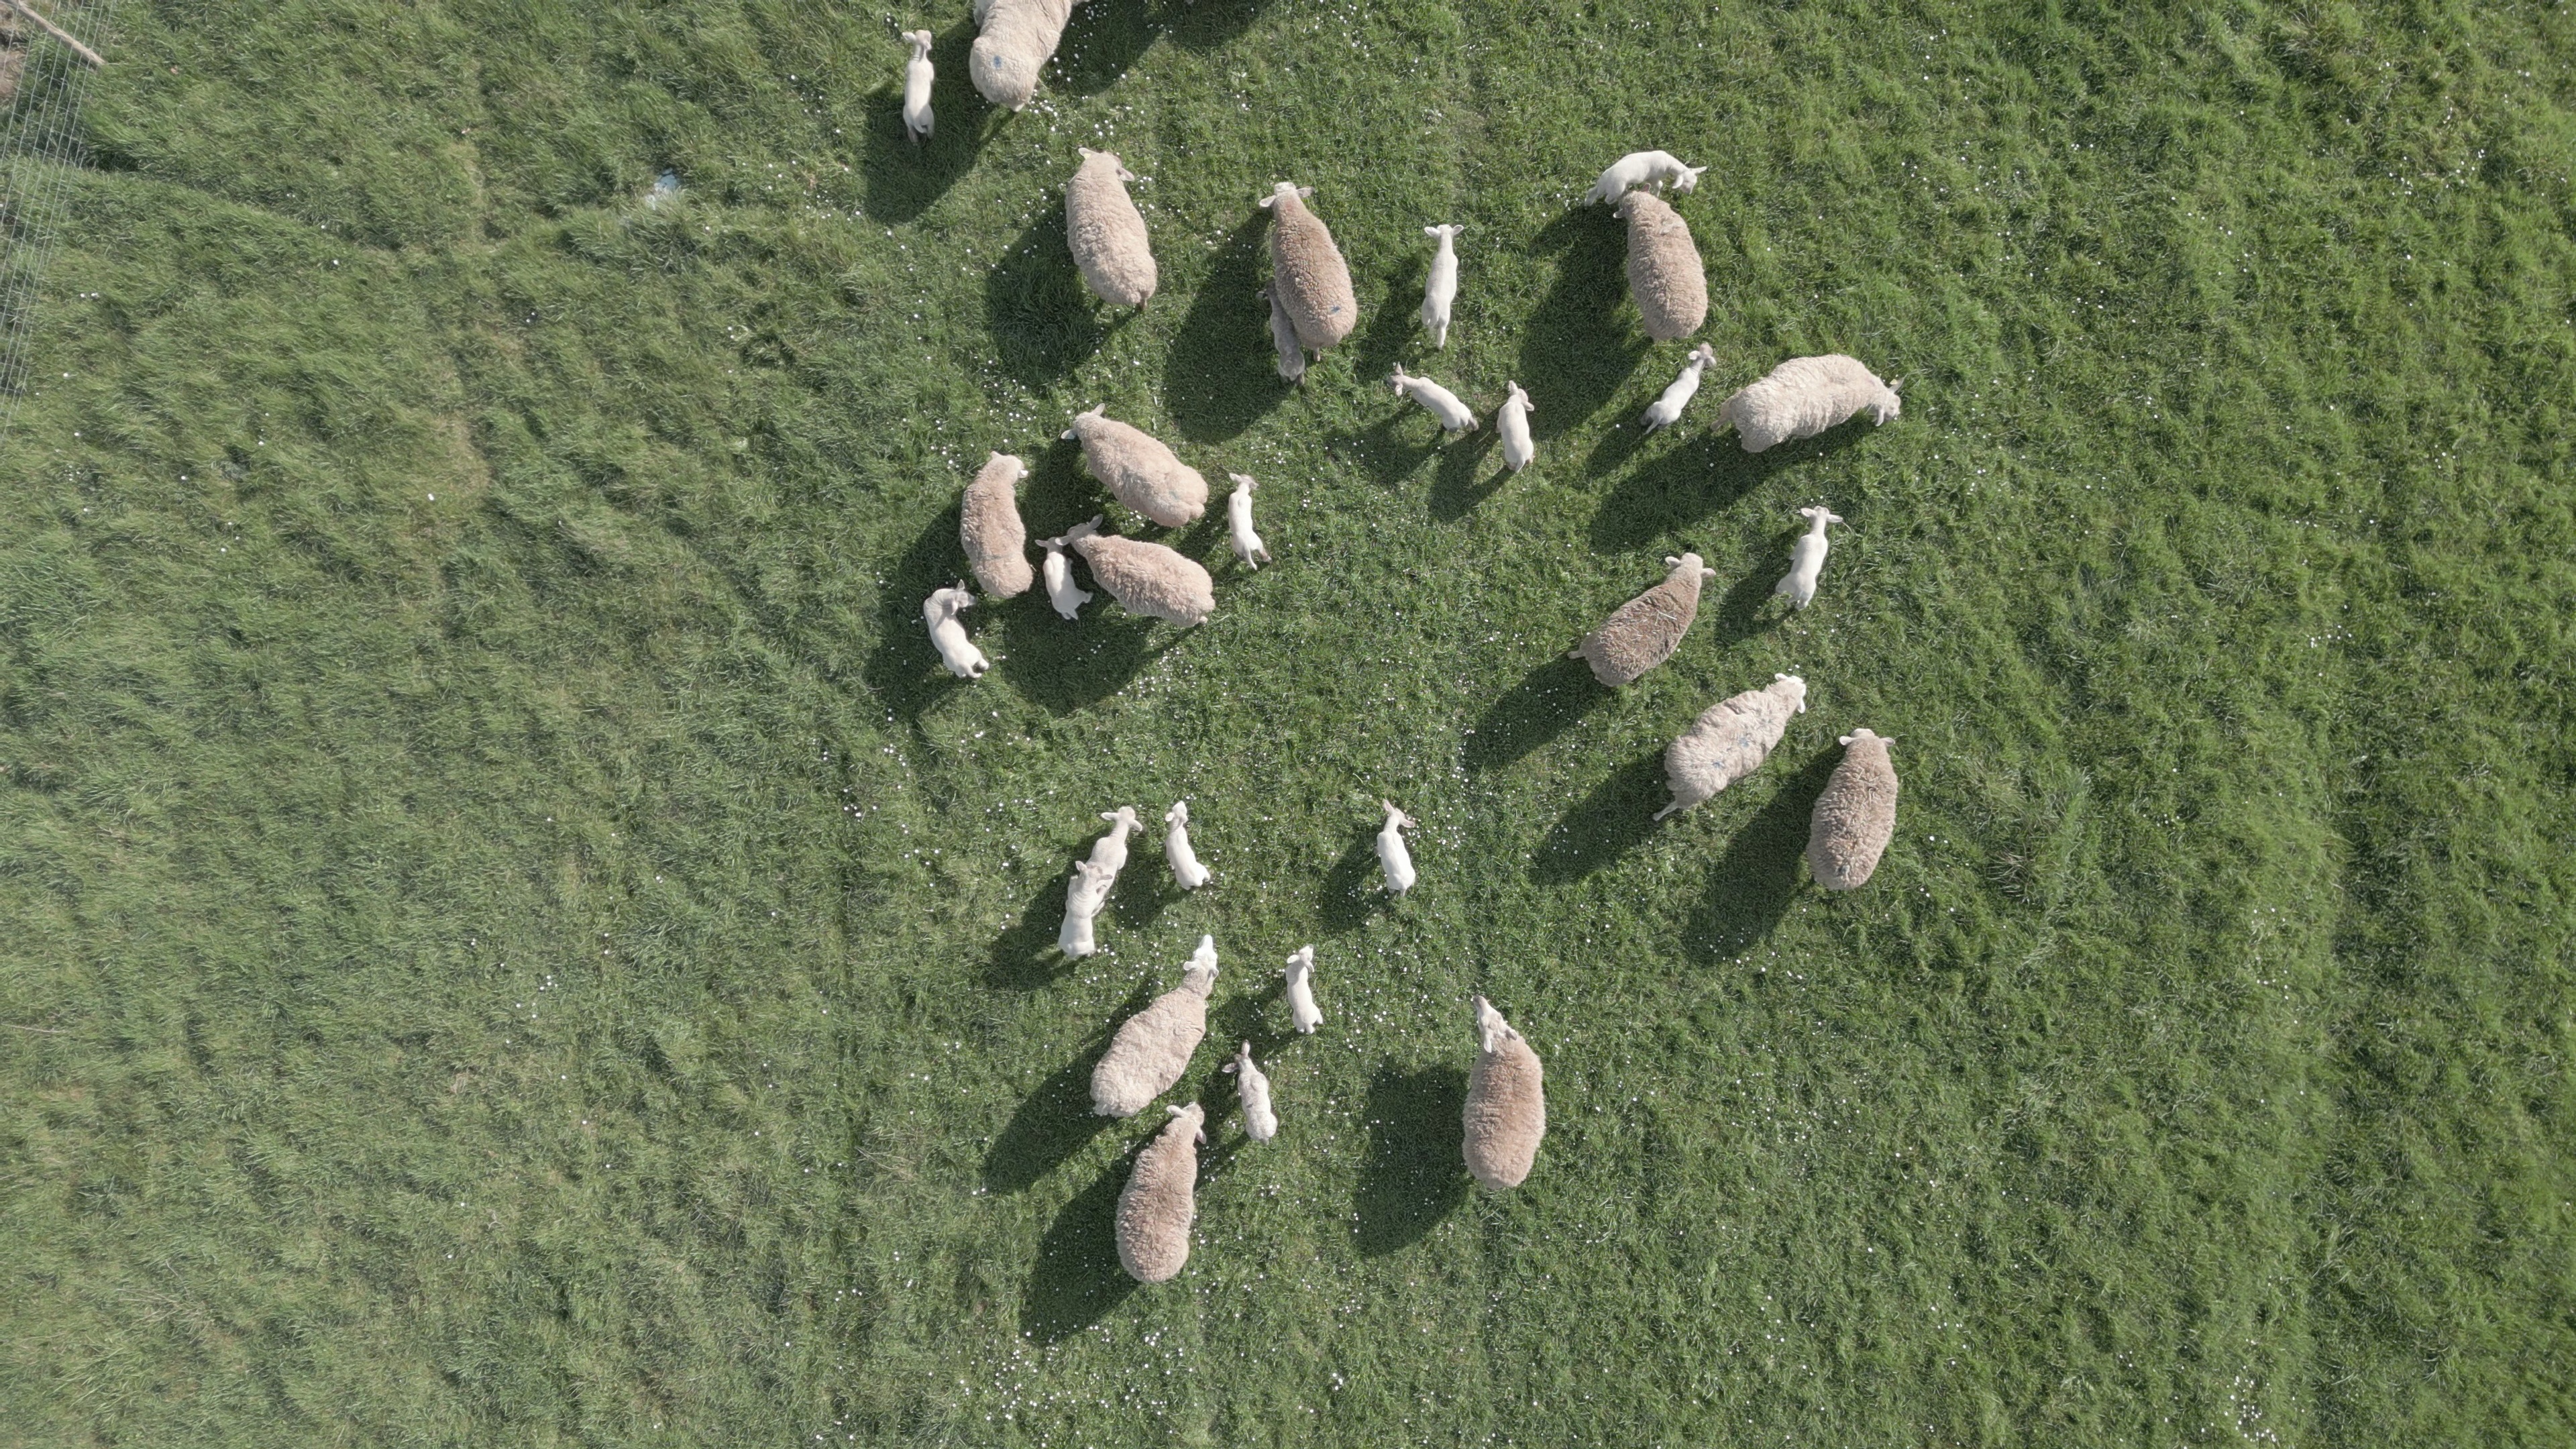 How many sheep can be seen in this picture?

32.